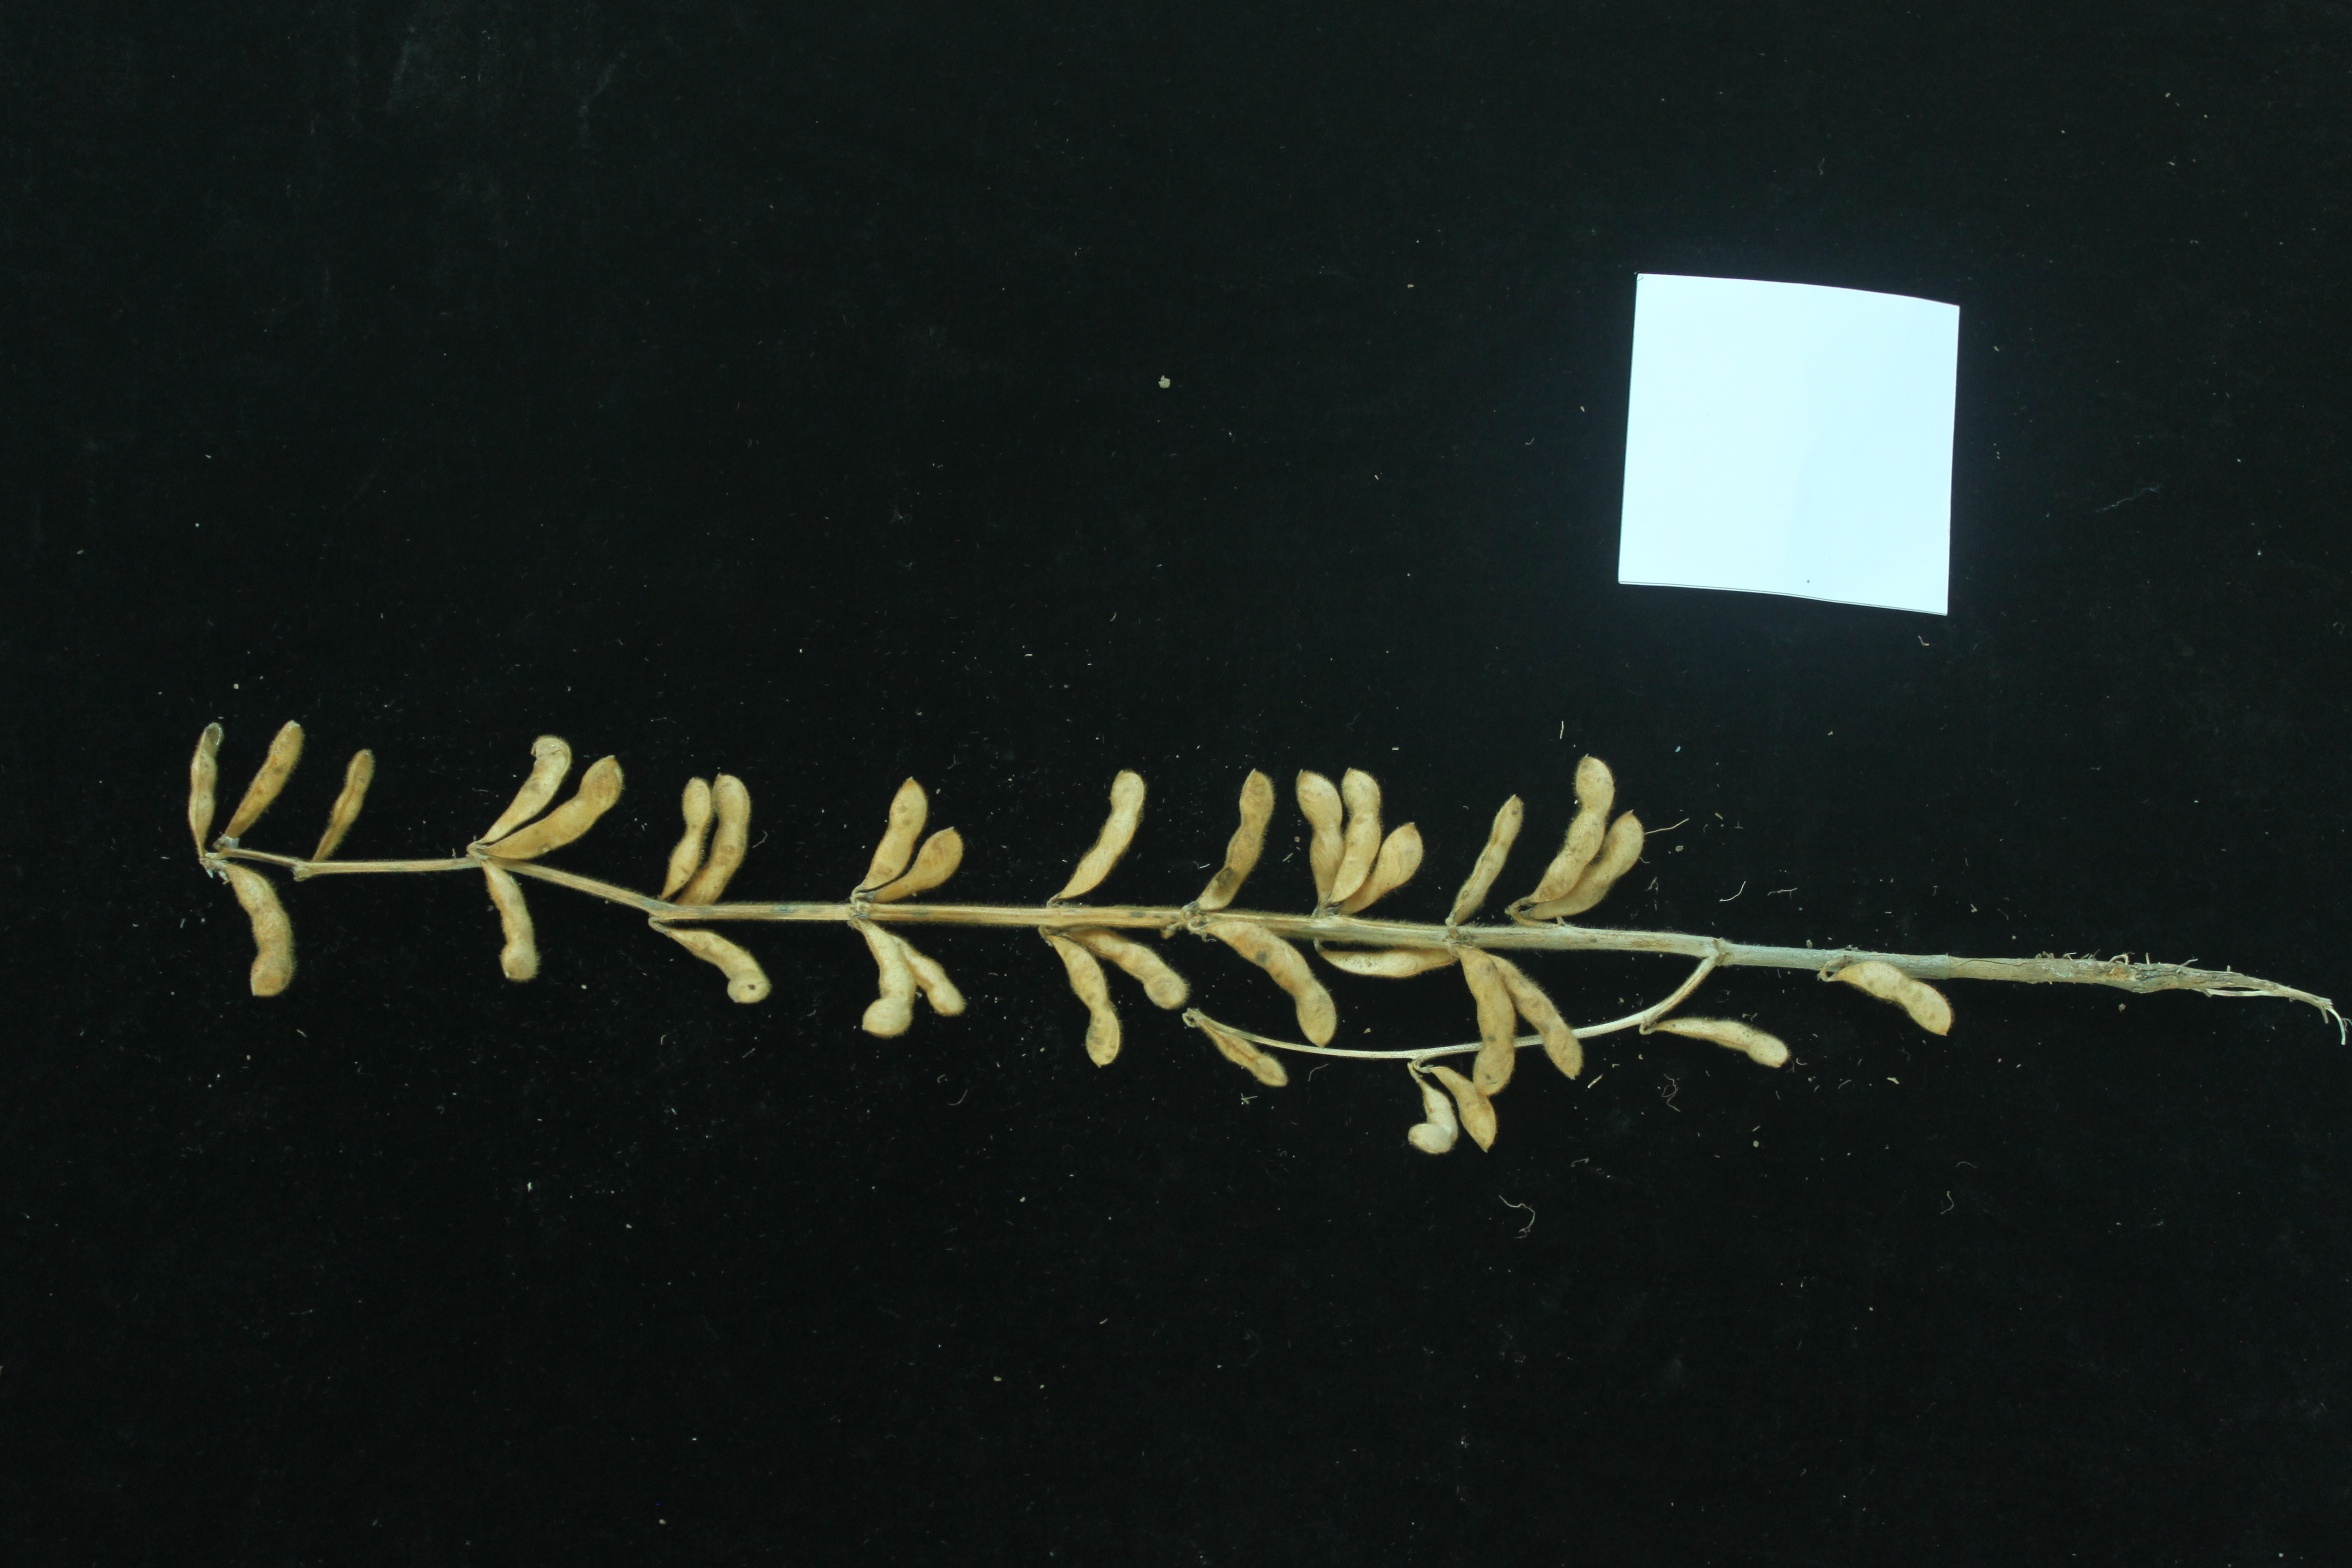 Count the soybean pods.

33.